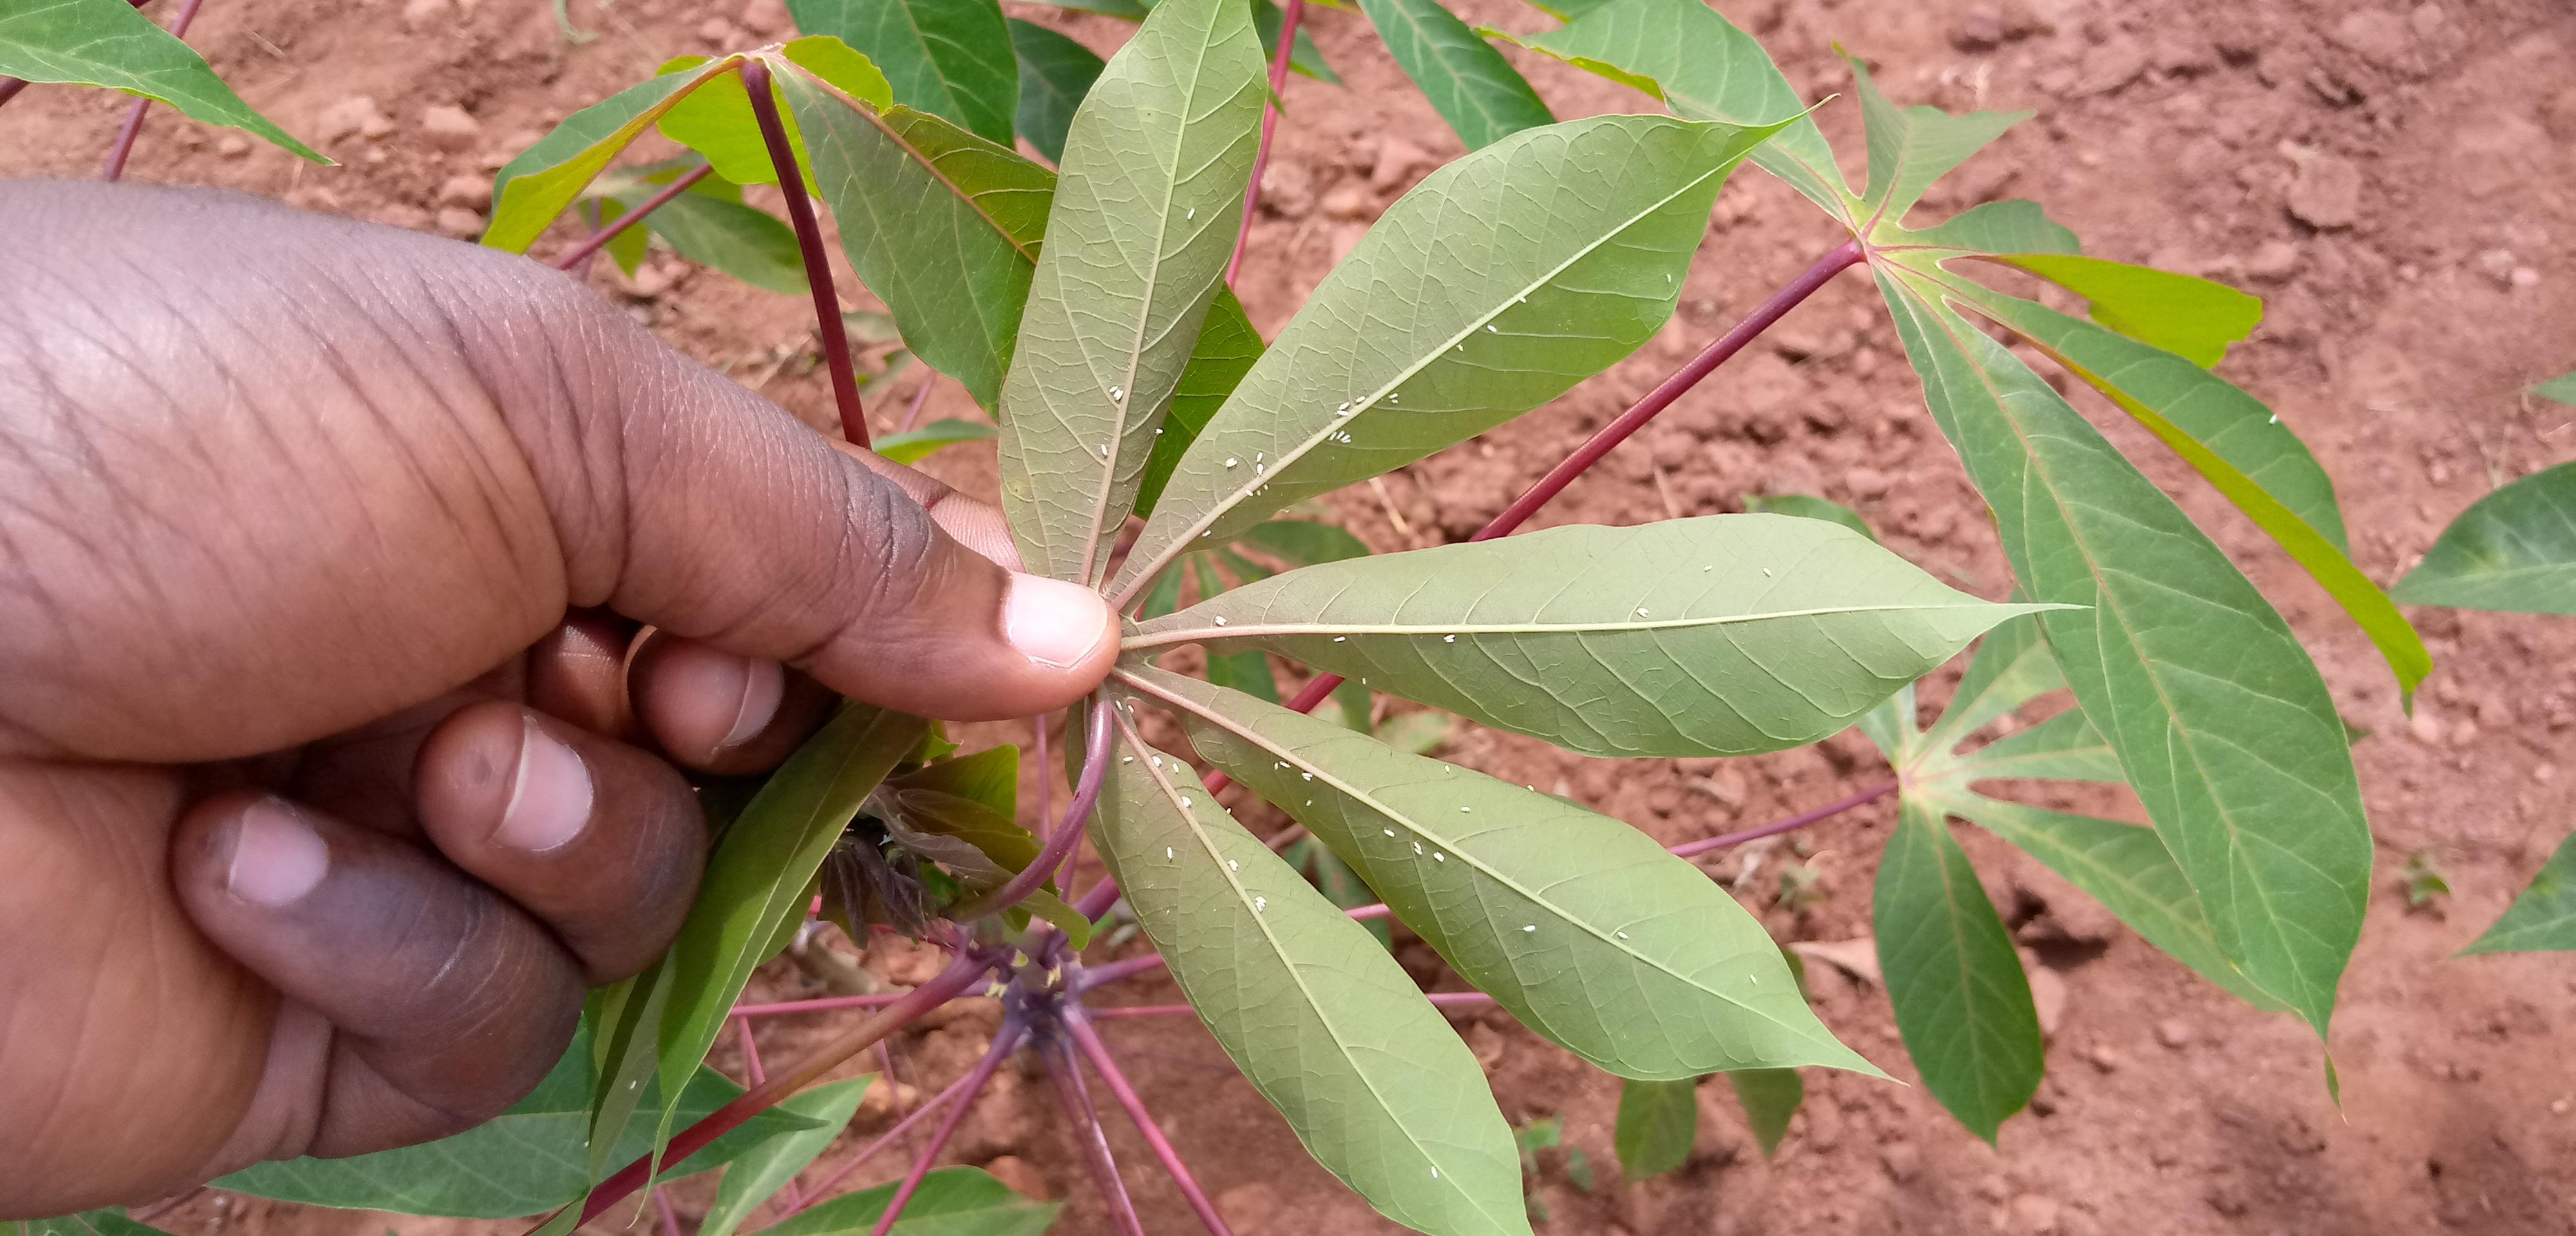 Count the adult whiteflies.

61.